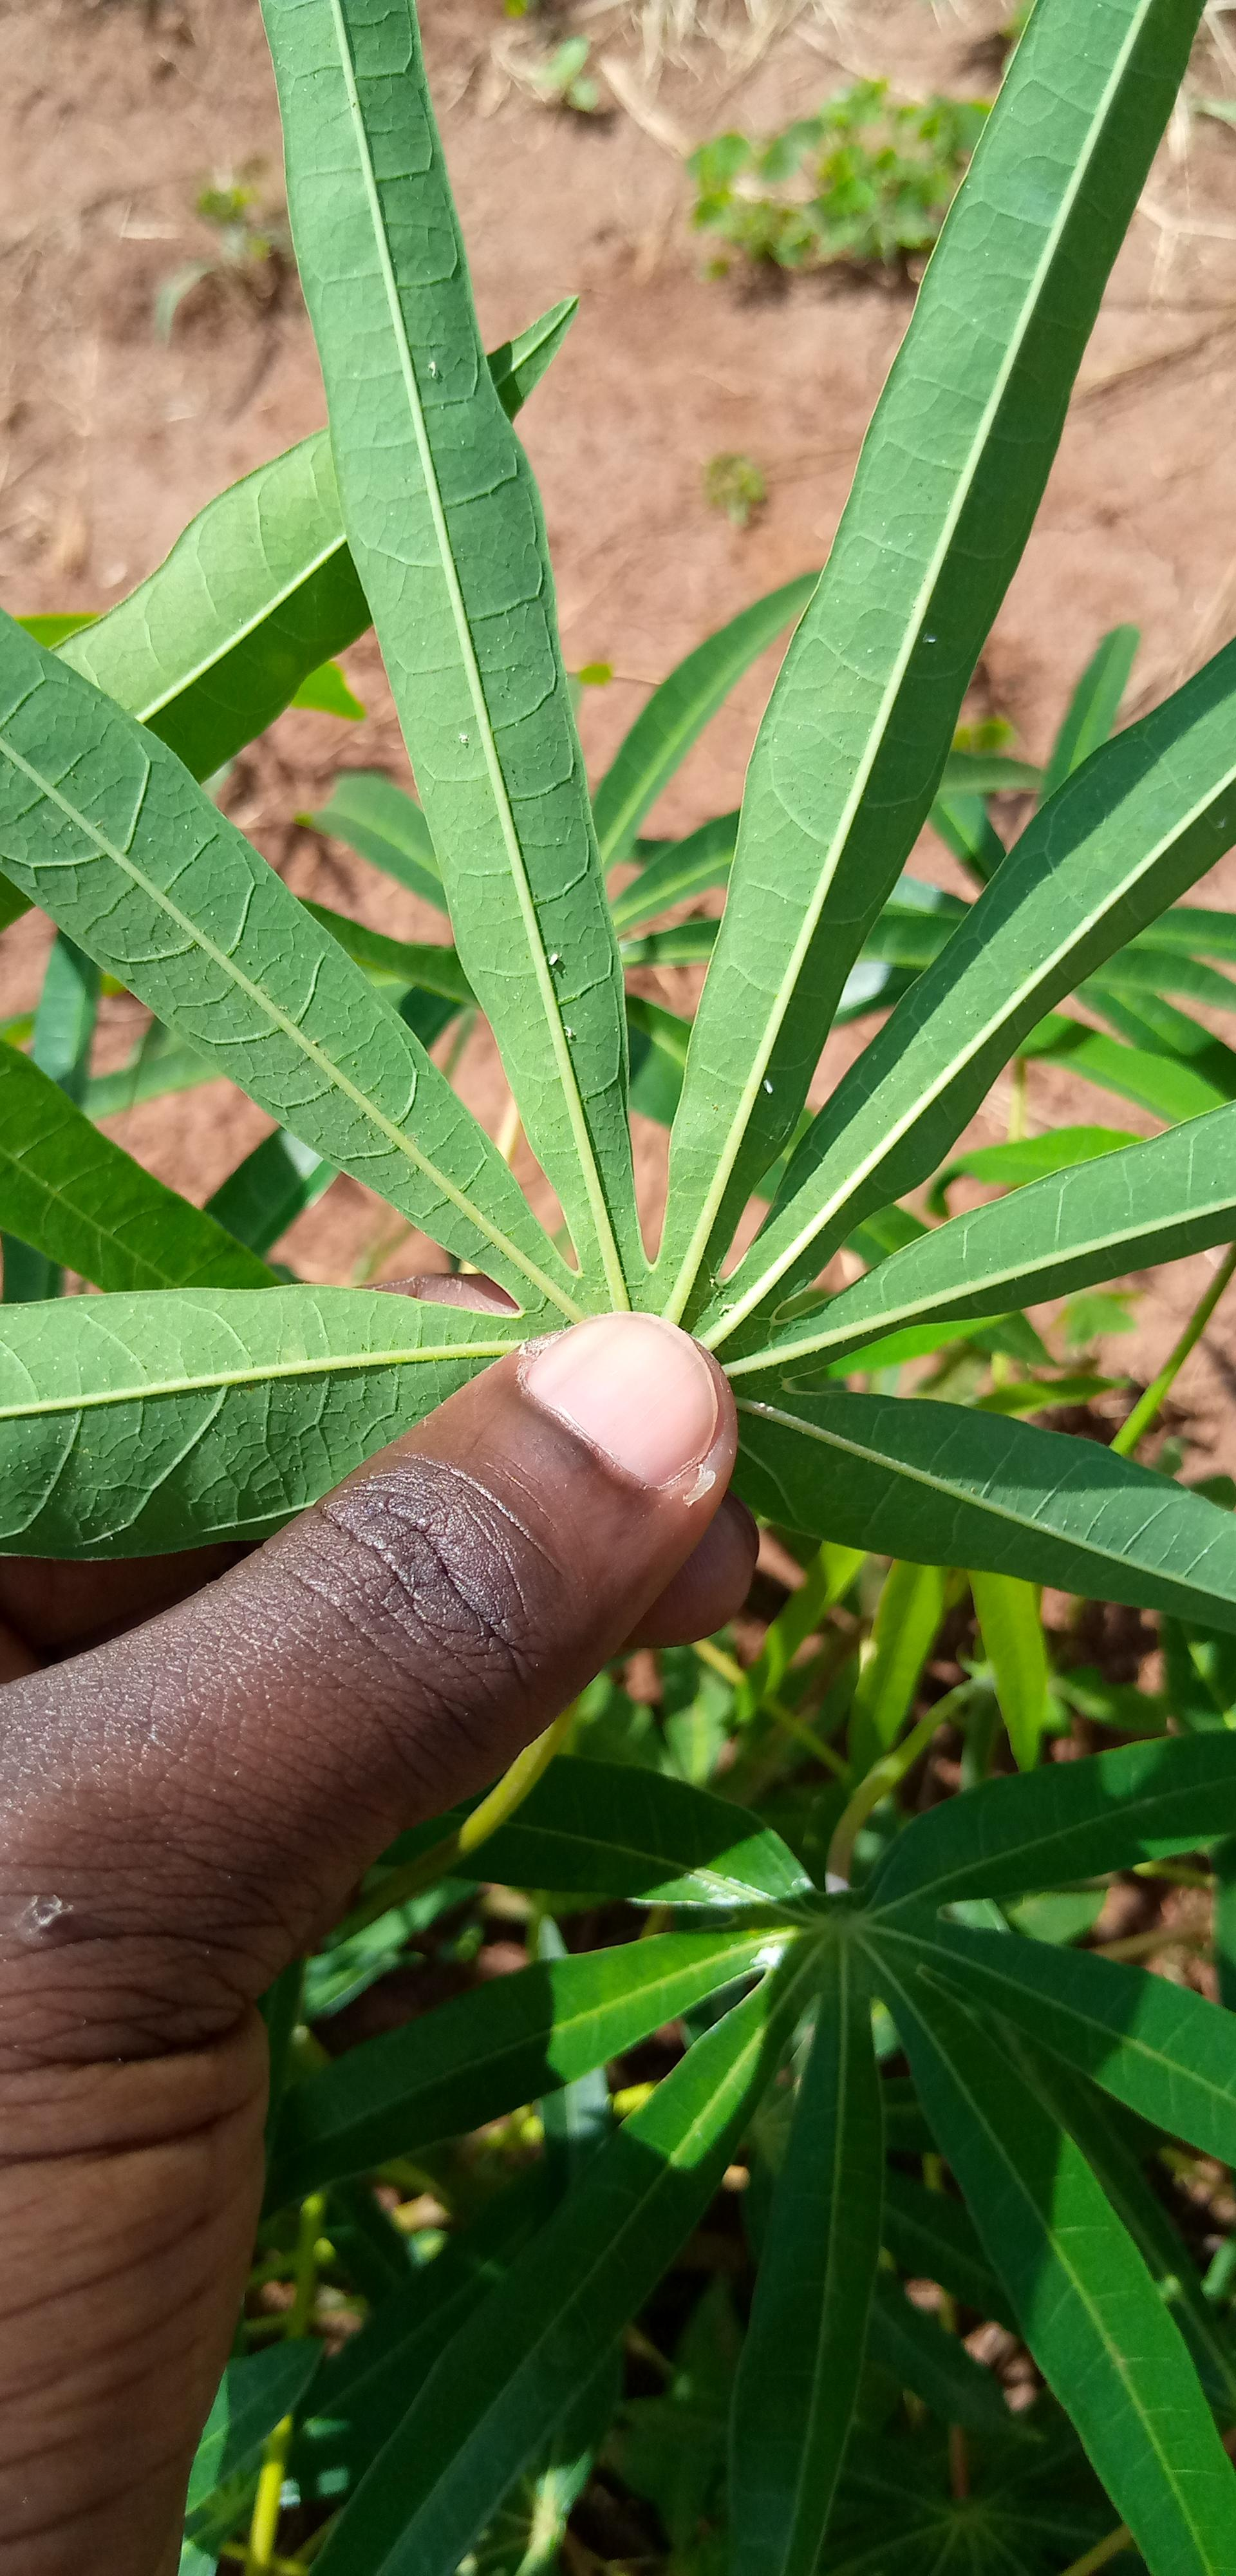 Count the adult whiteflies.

6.